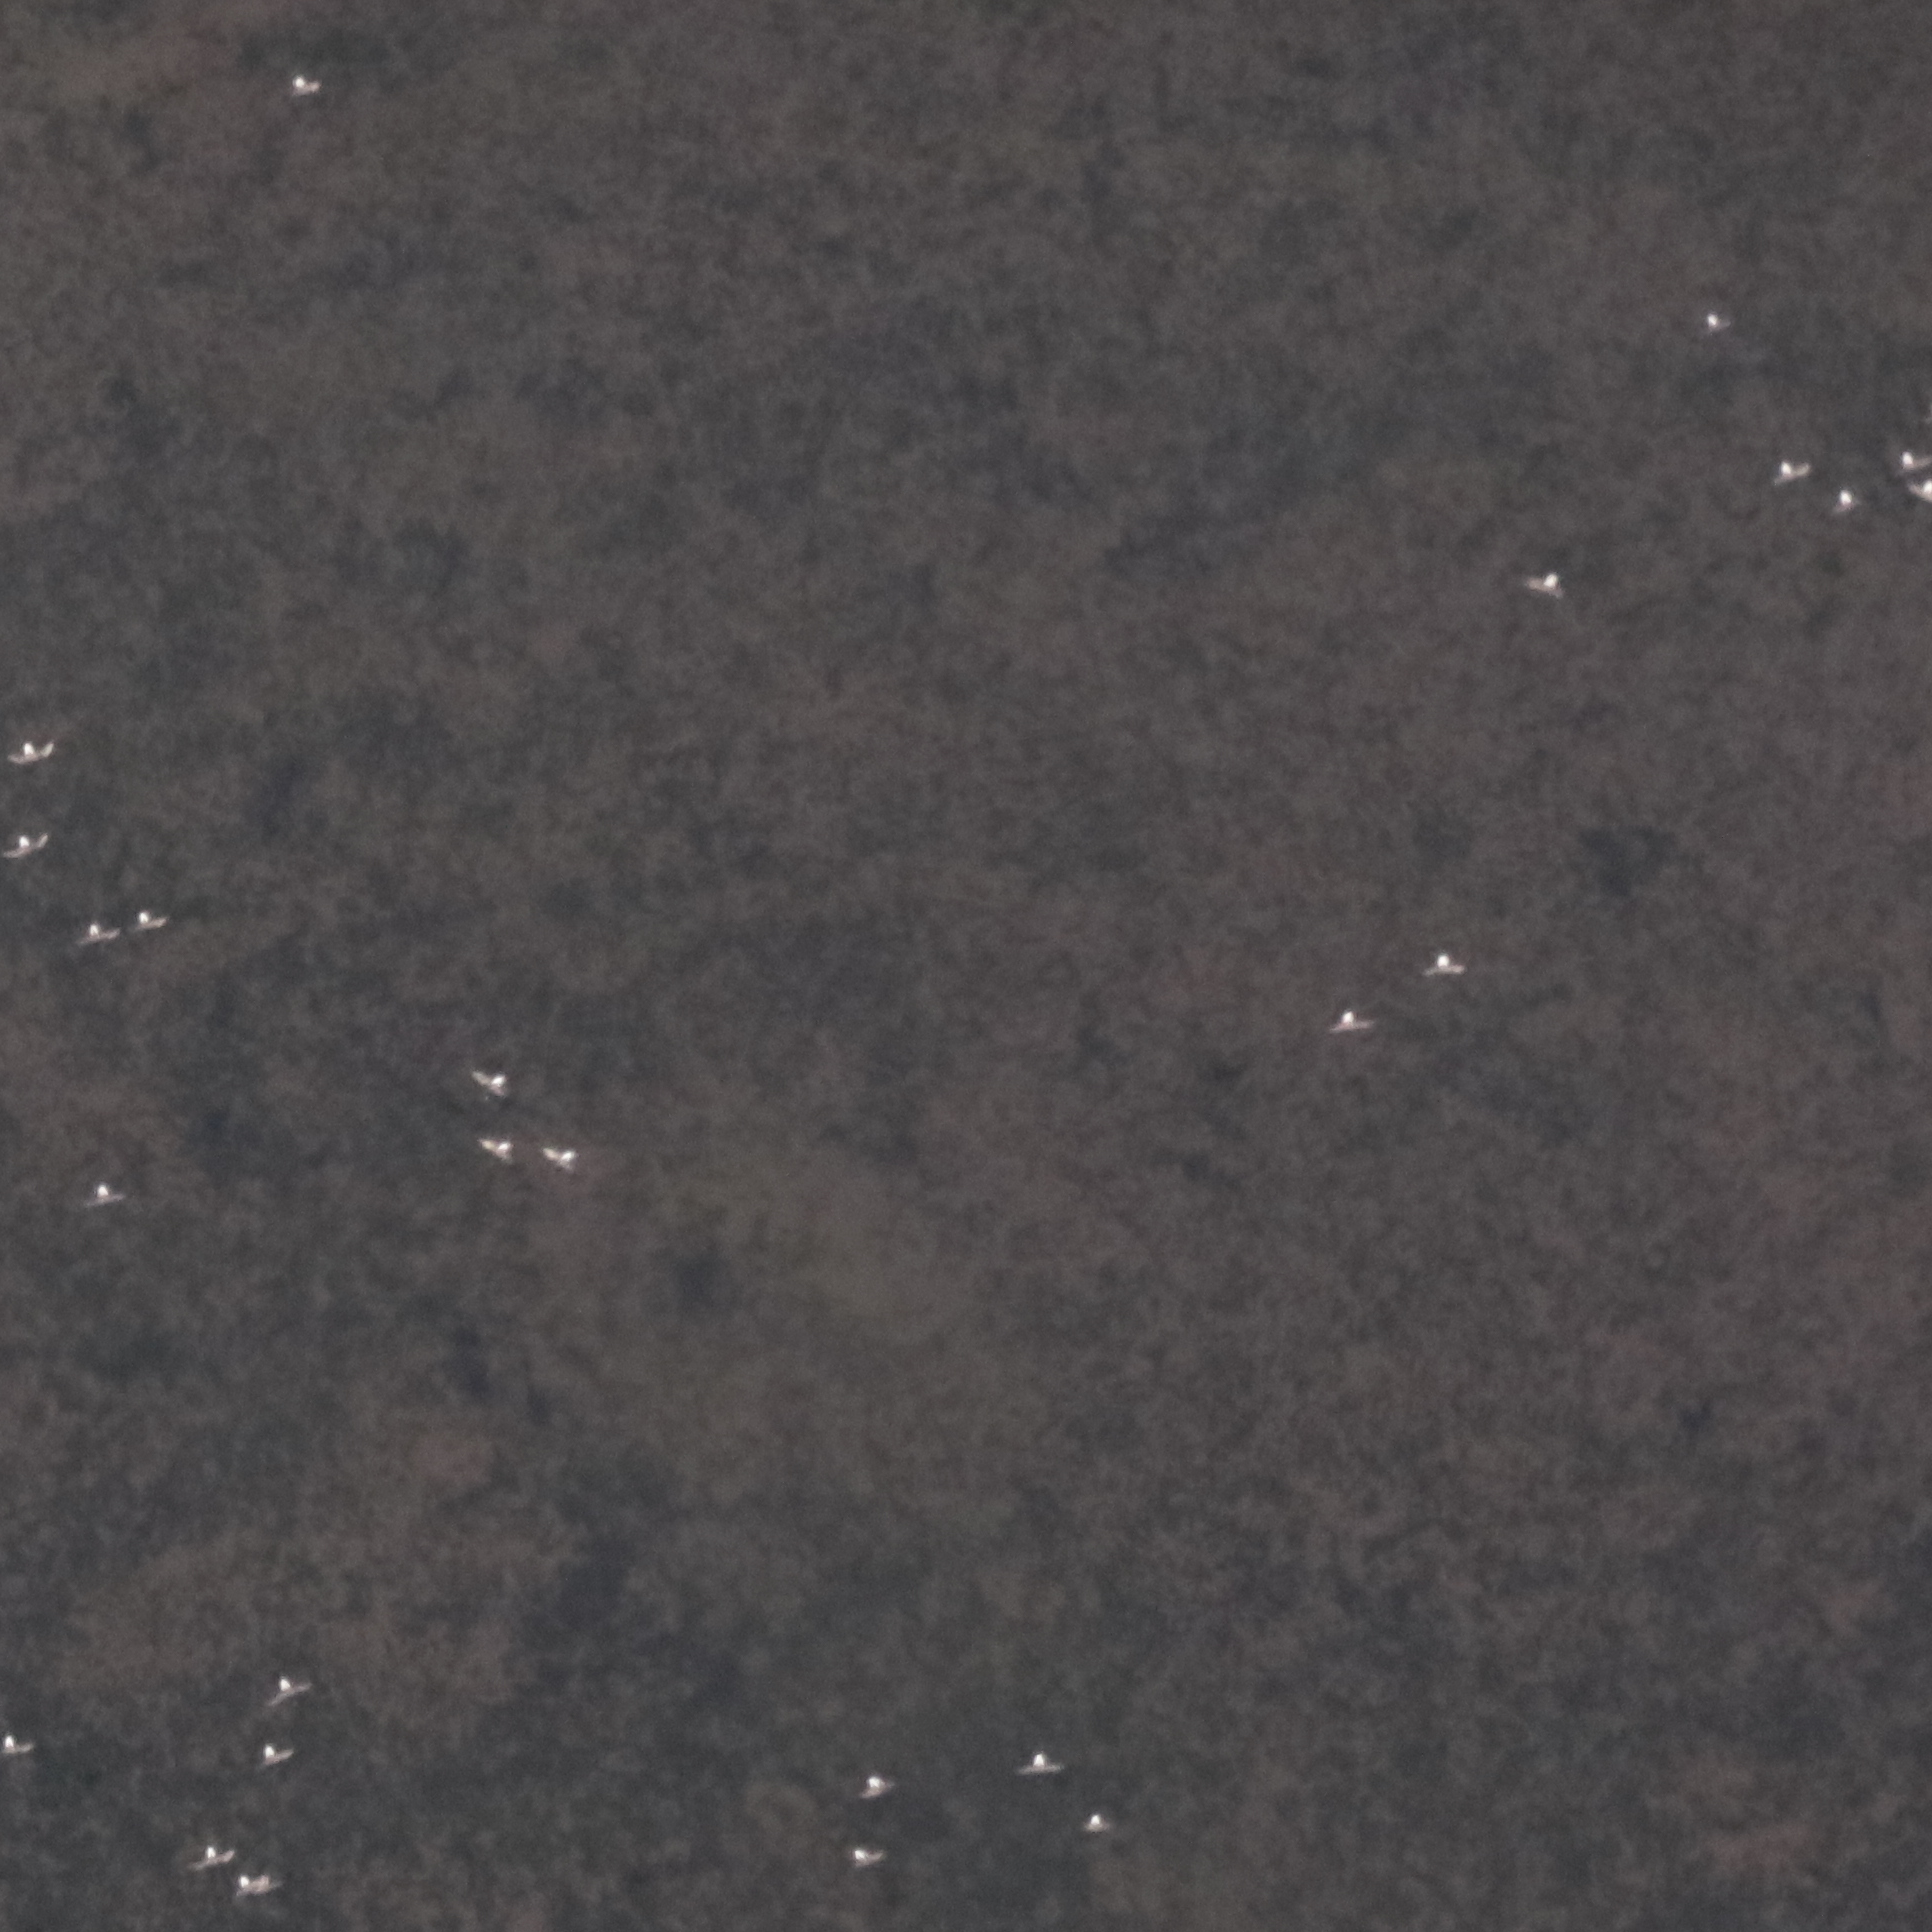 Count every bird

26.